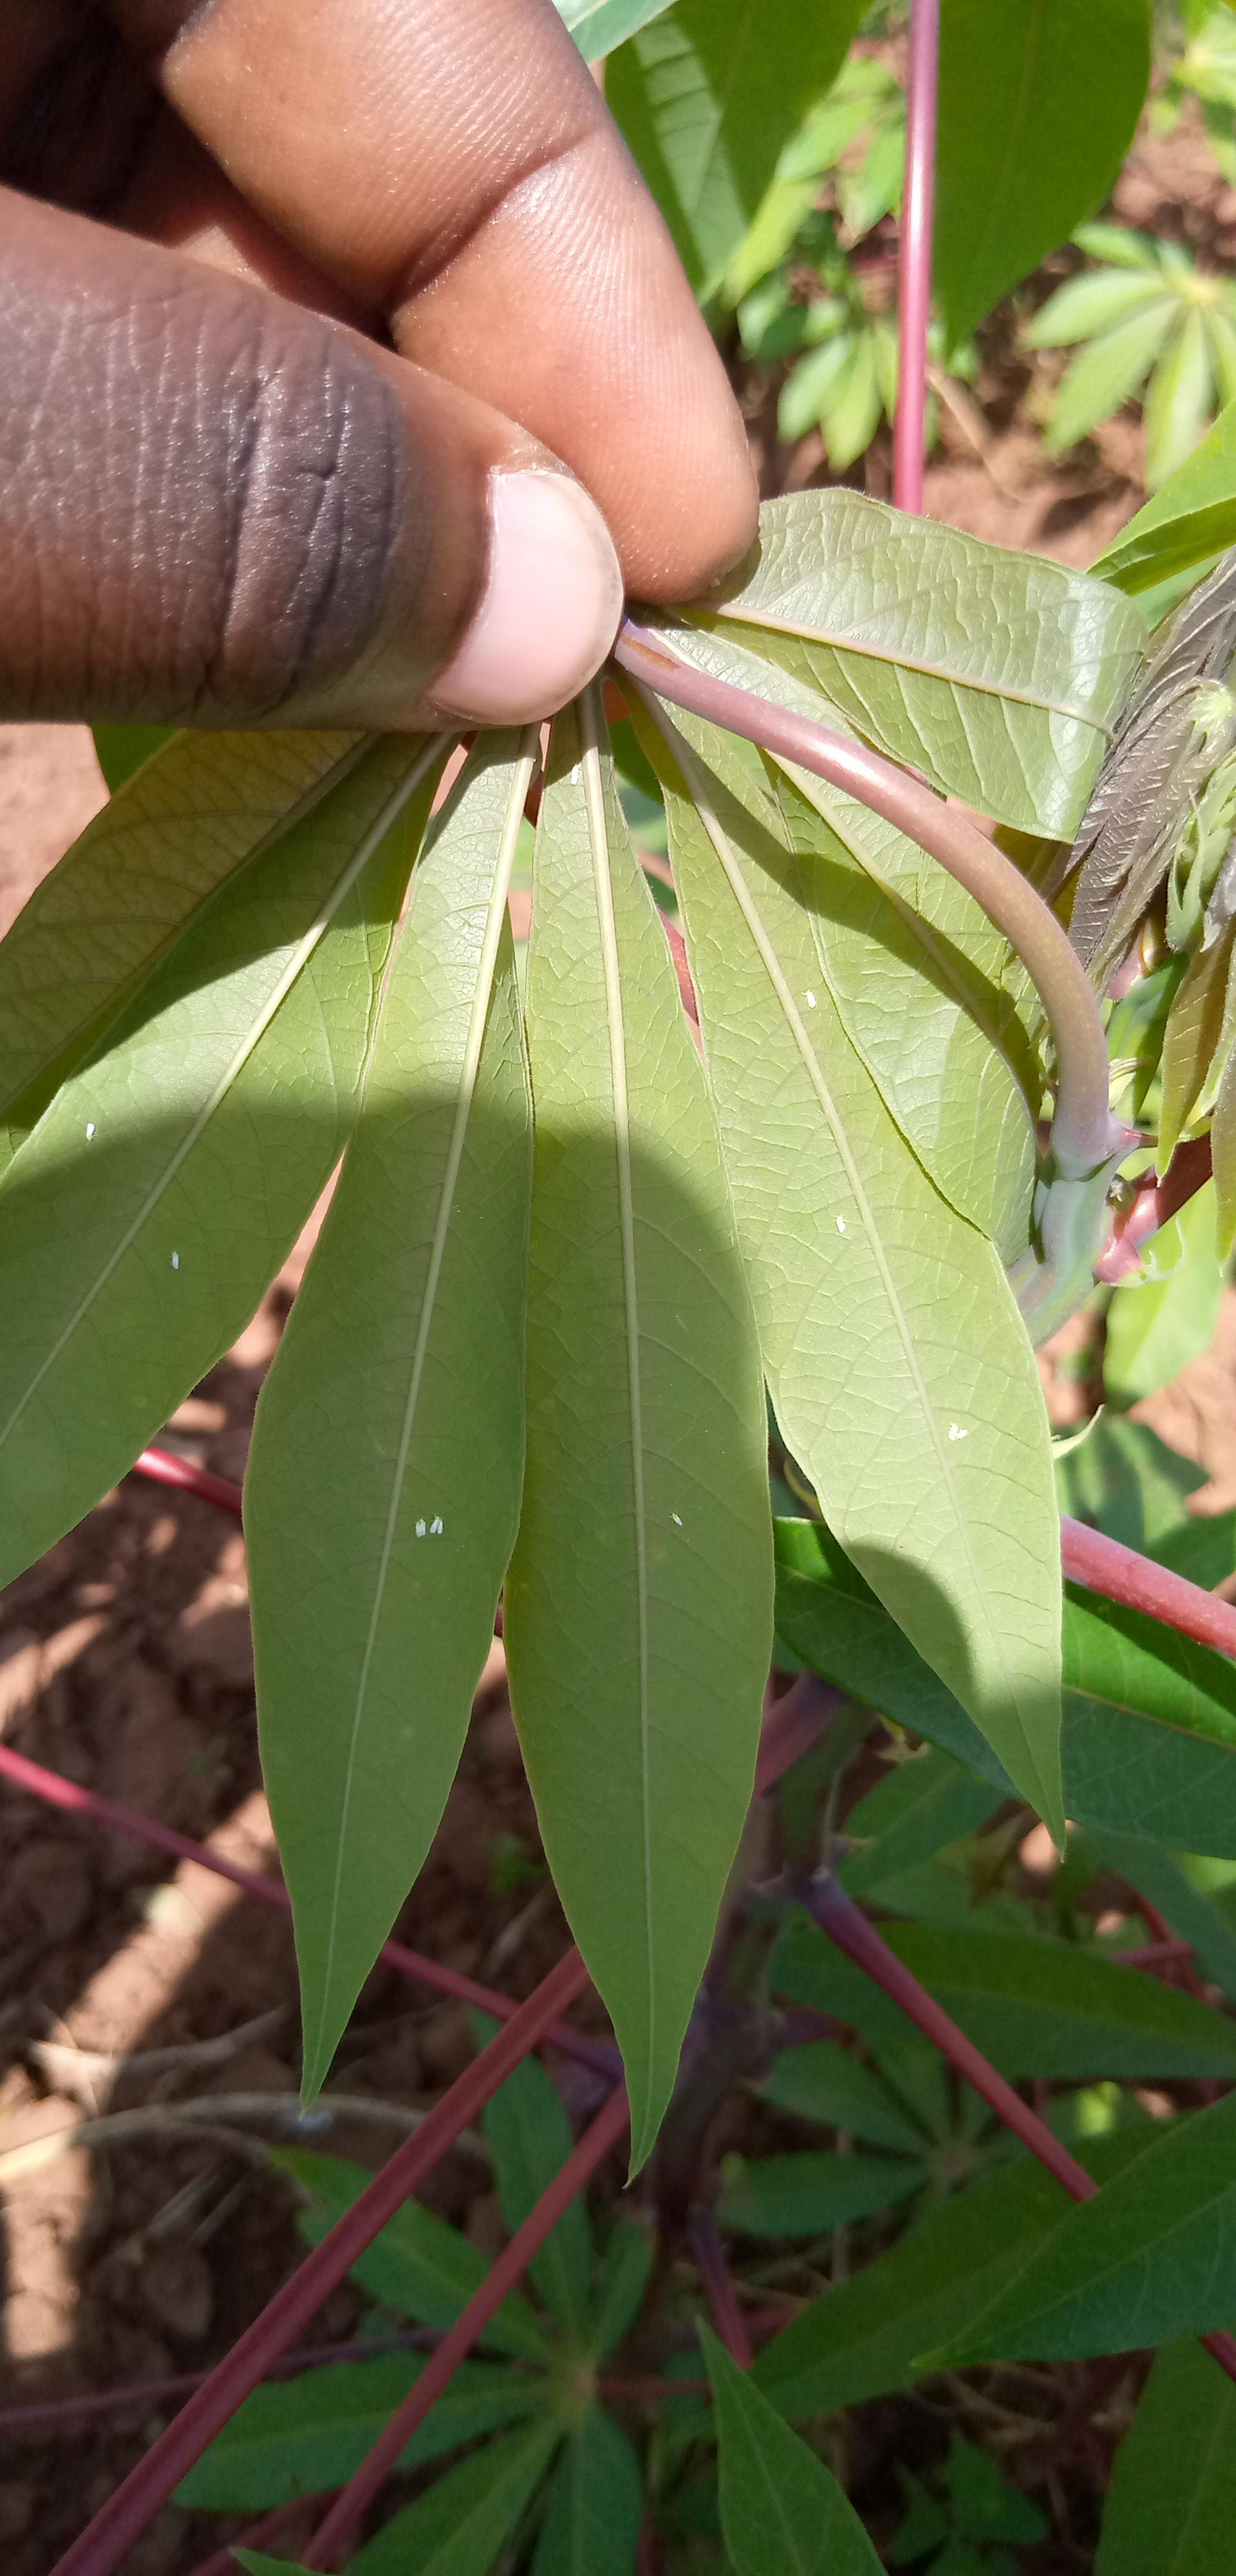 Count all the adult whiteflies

9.